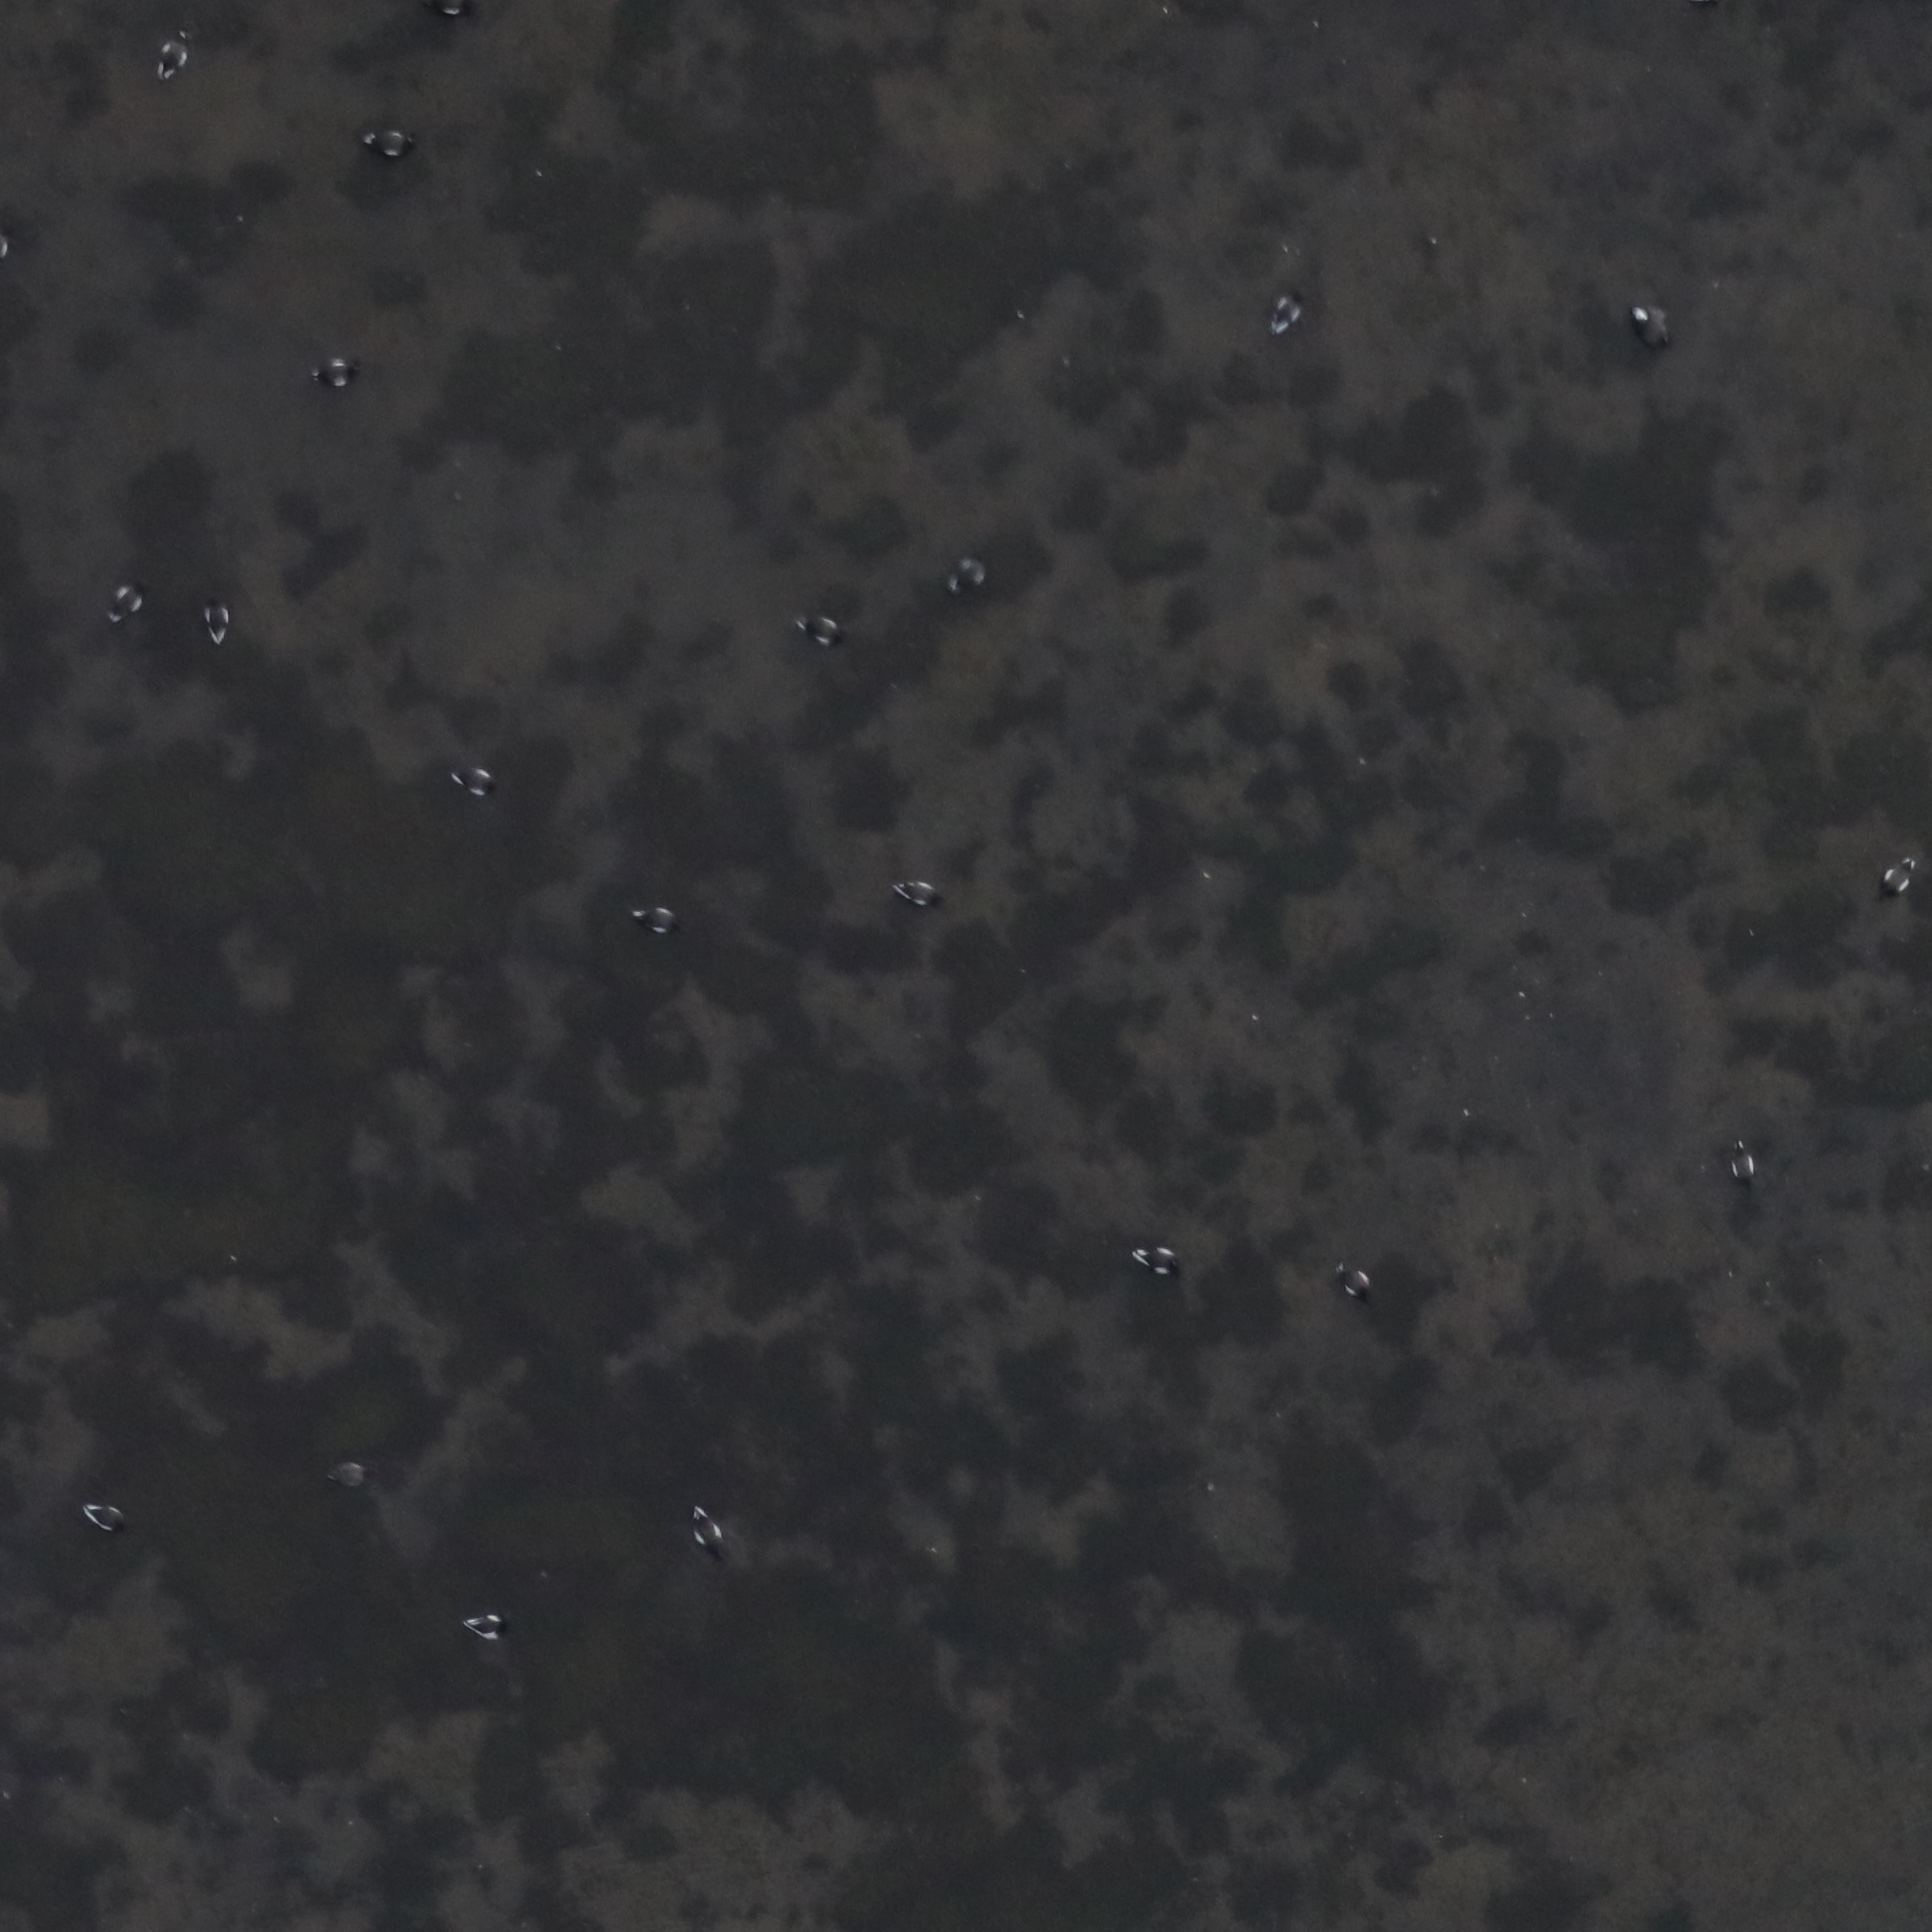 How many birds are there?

21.